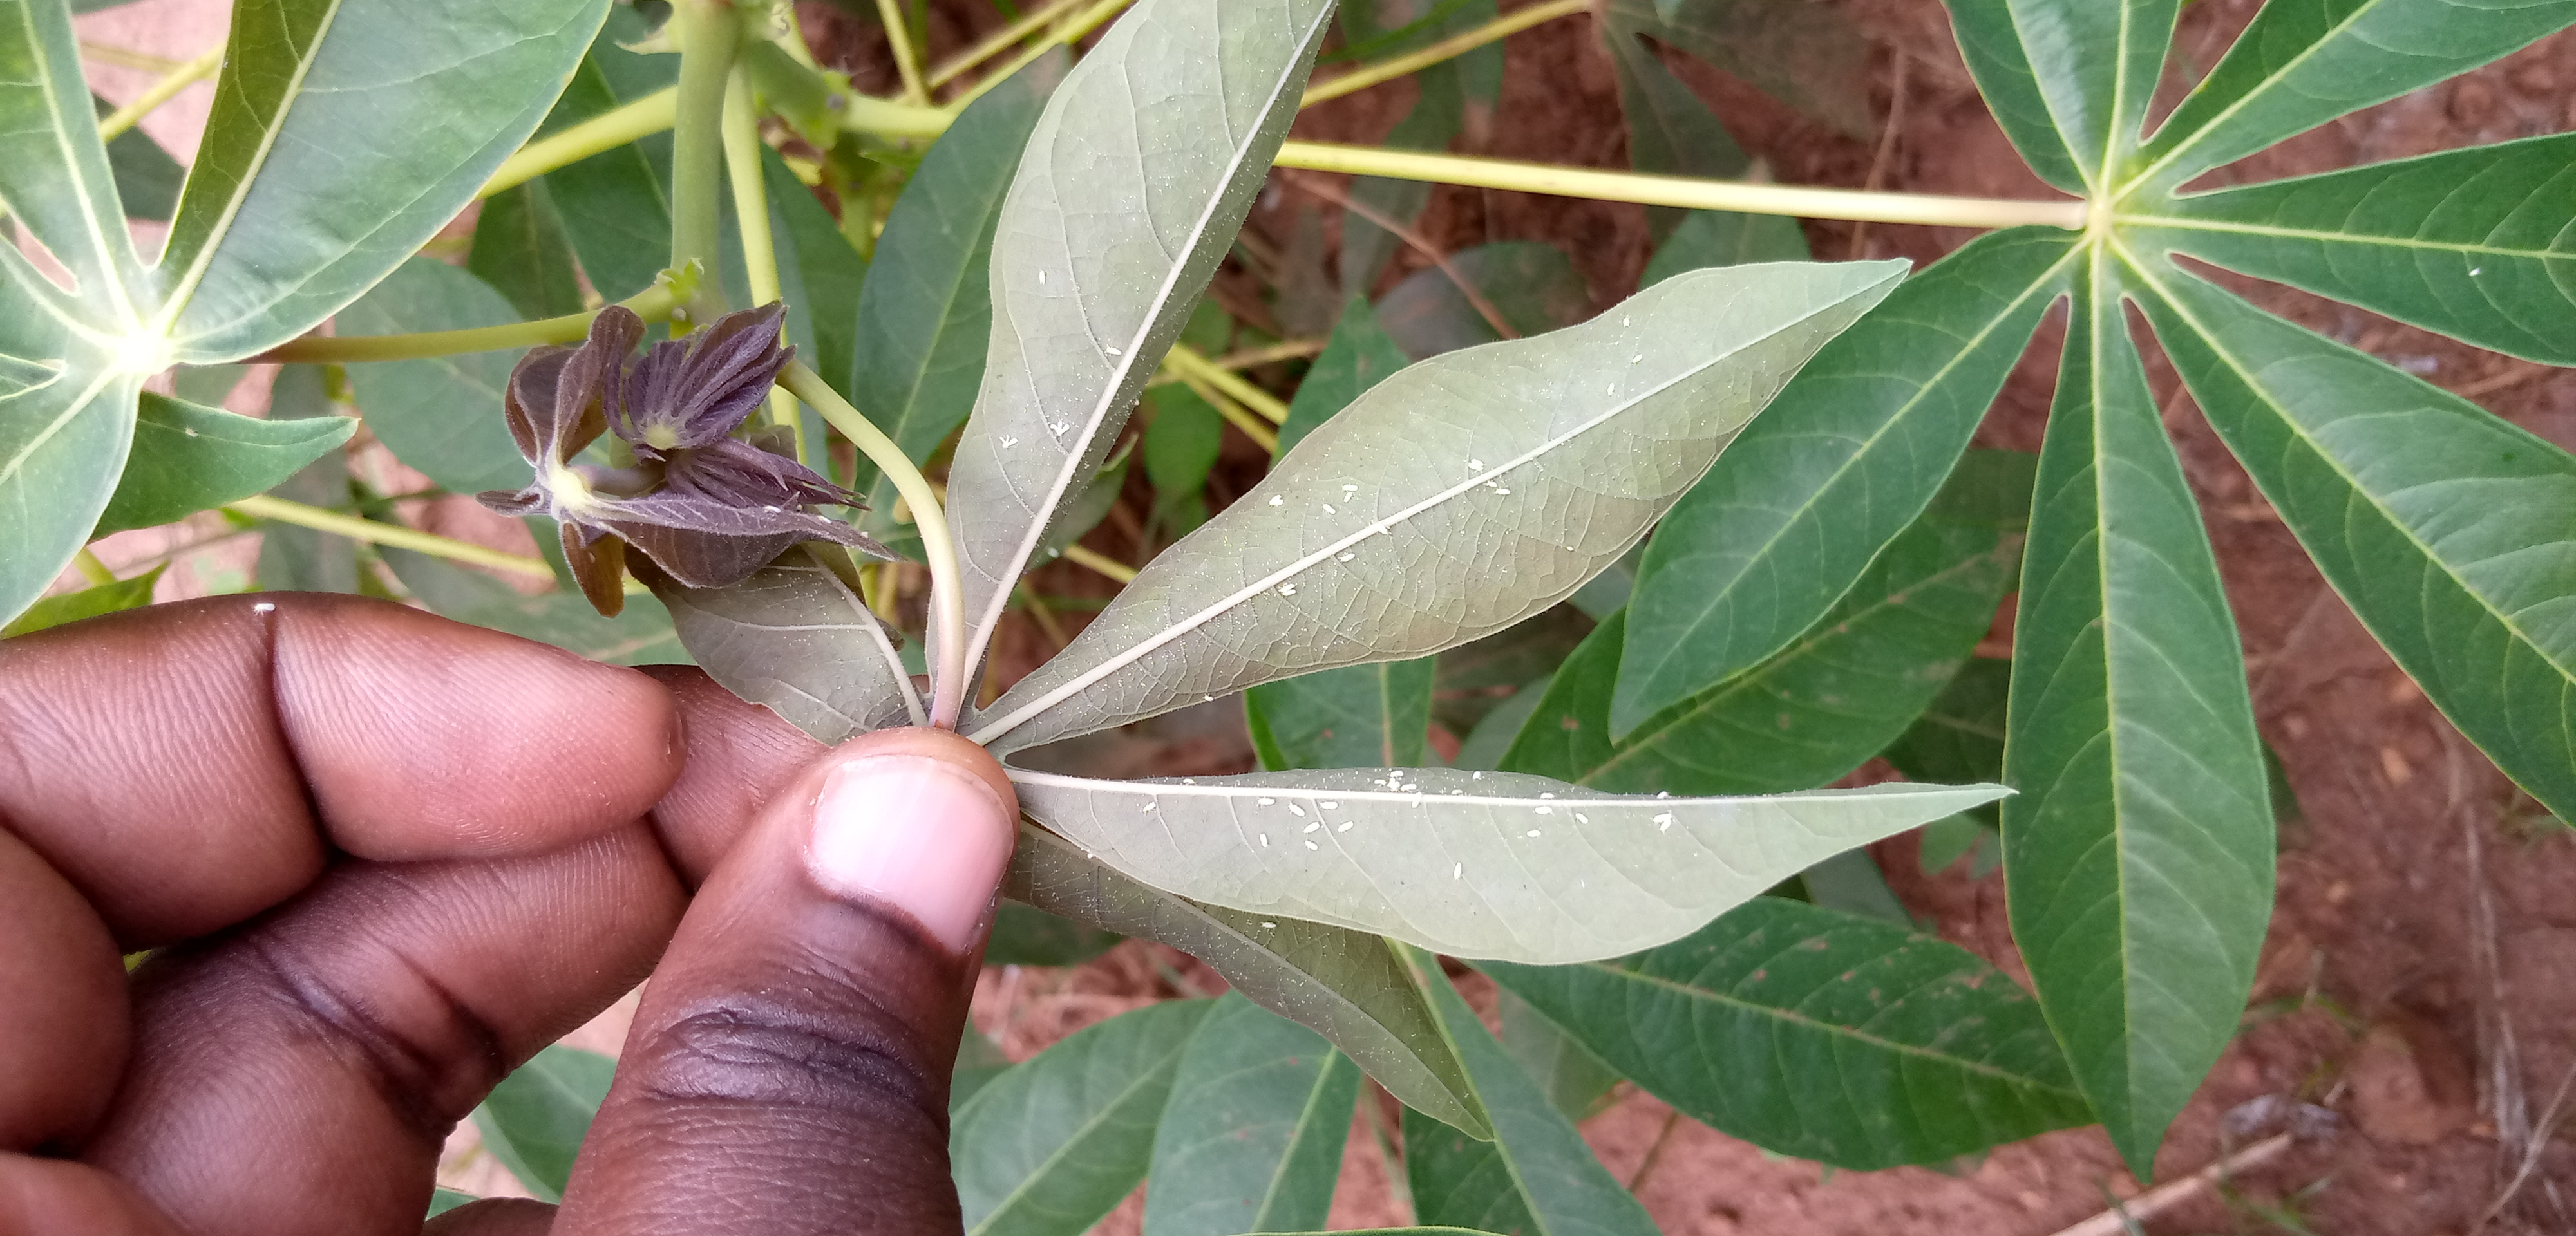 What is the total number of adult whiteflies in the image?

51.